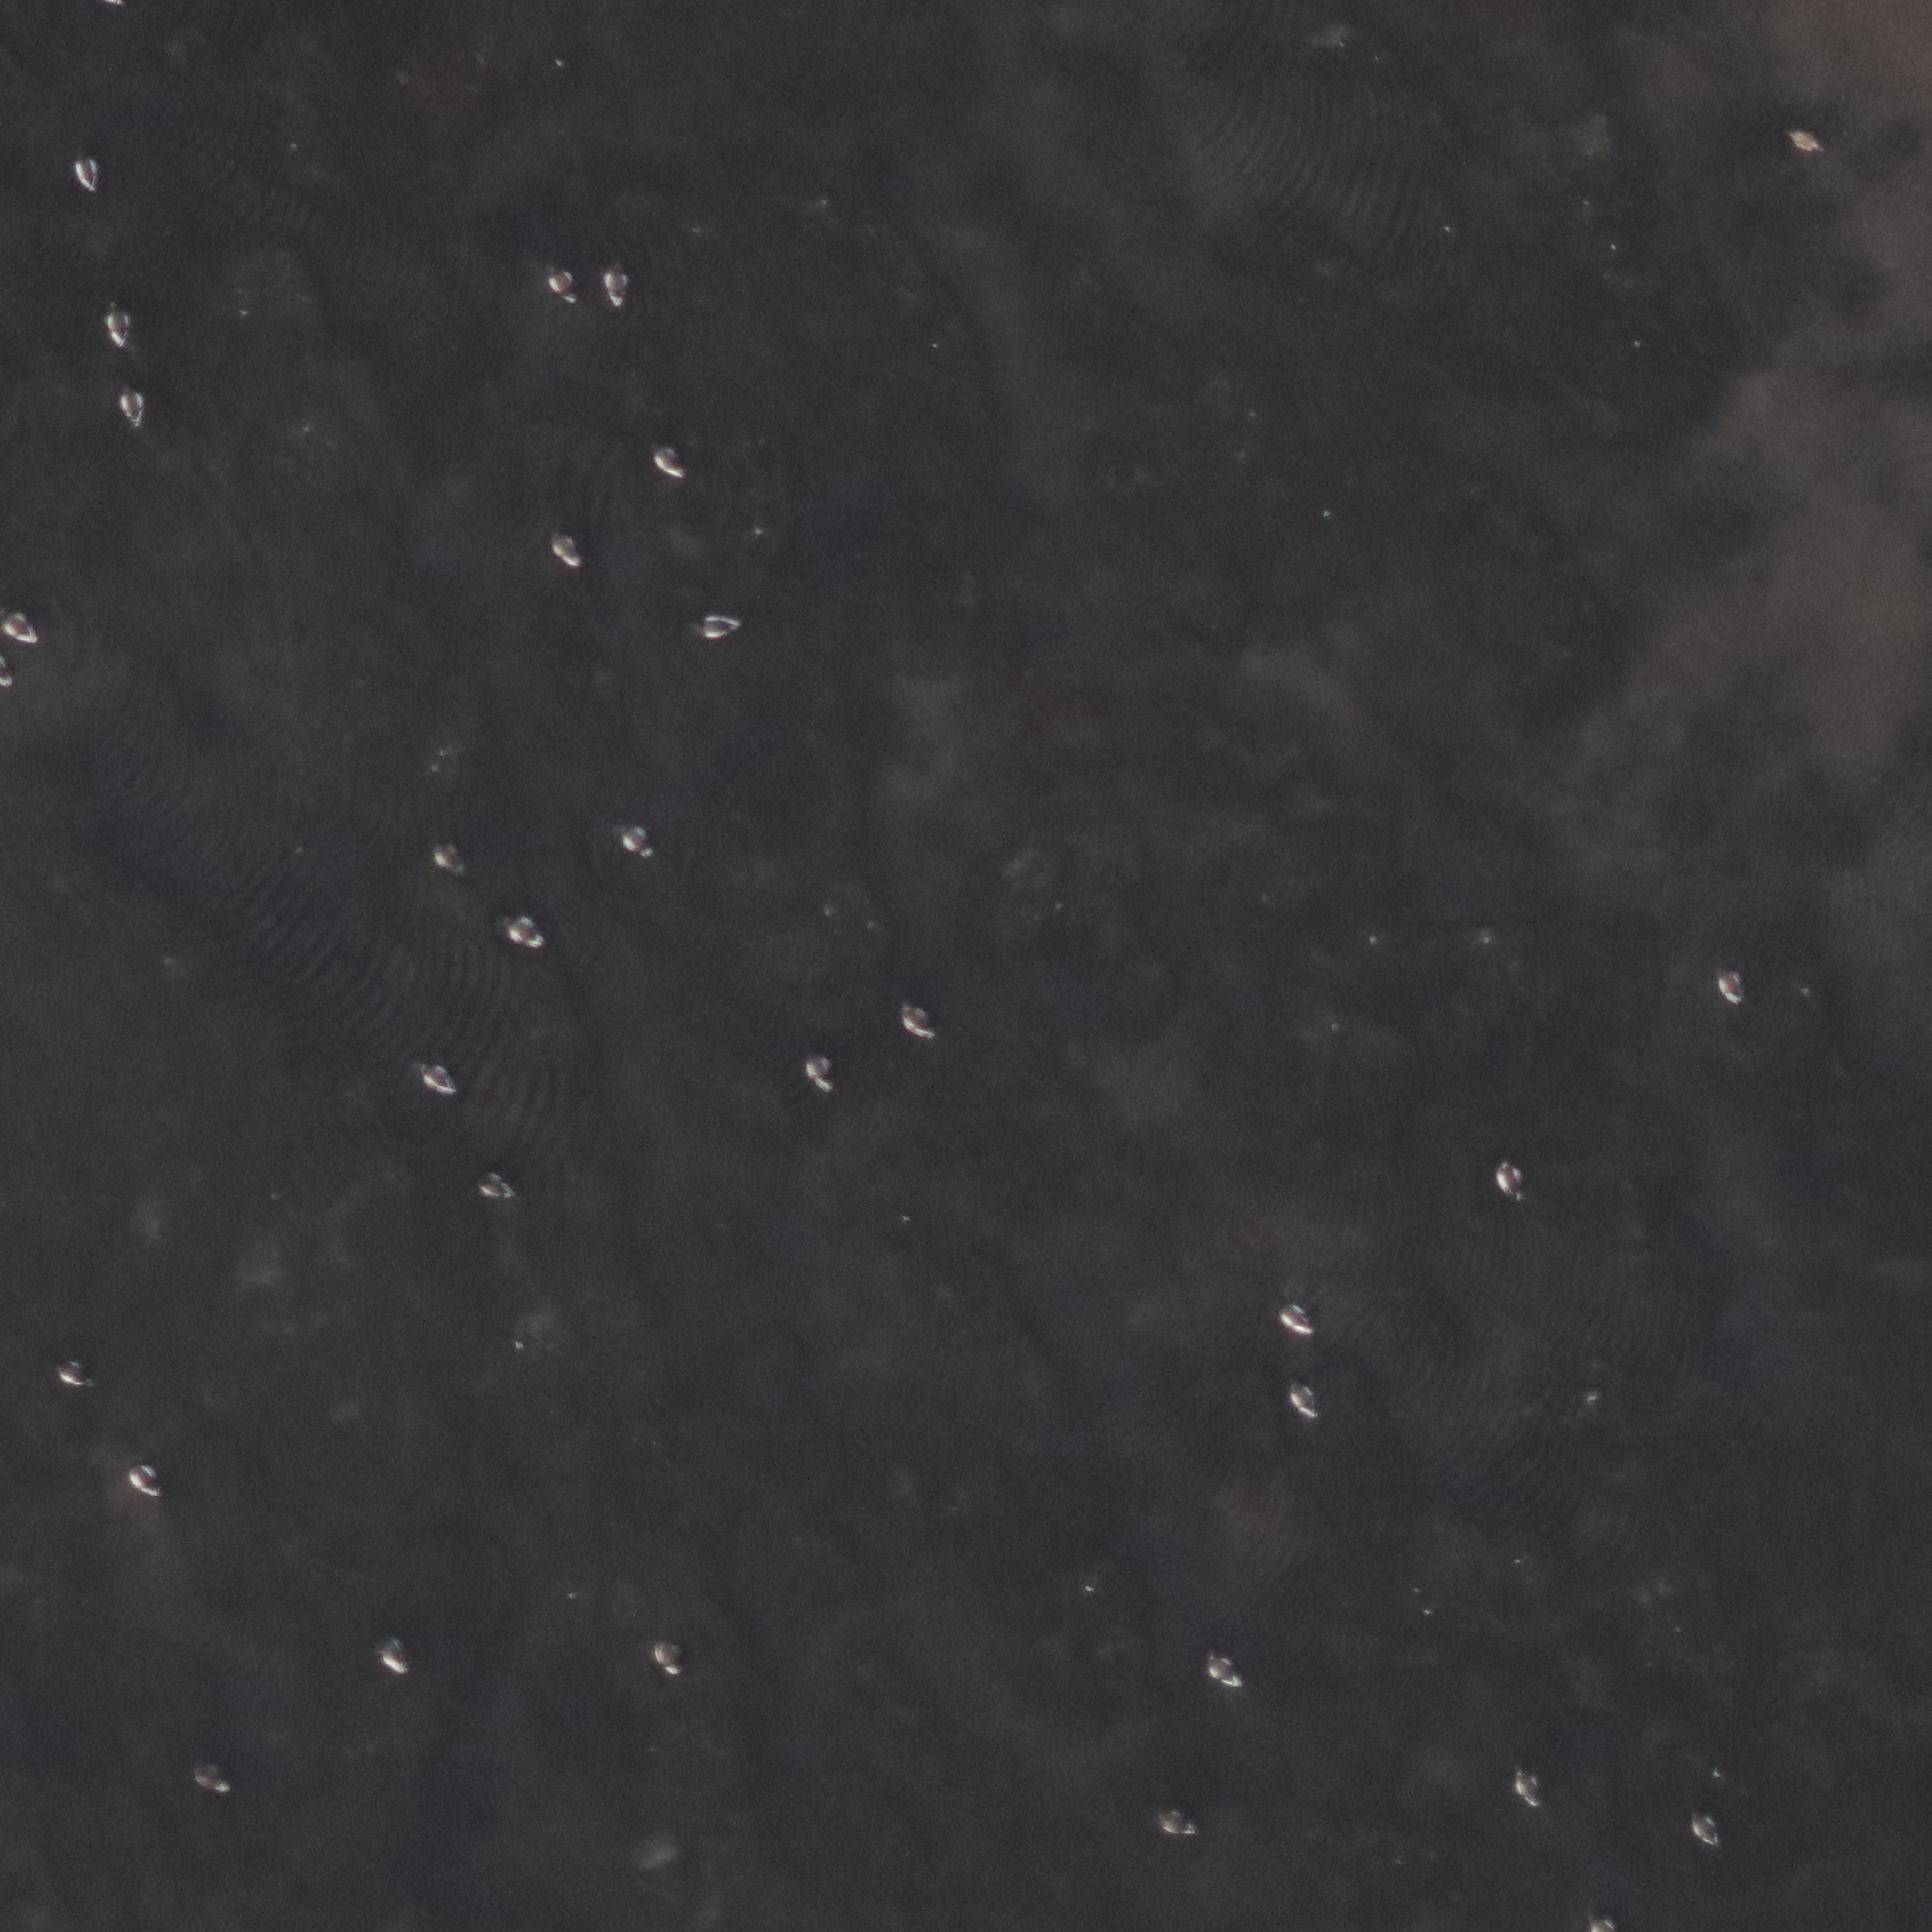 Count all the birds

30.